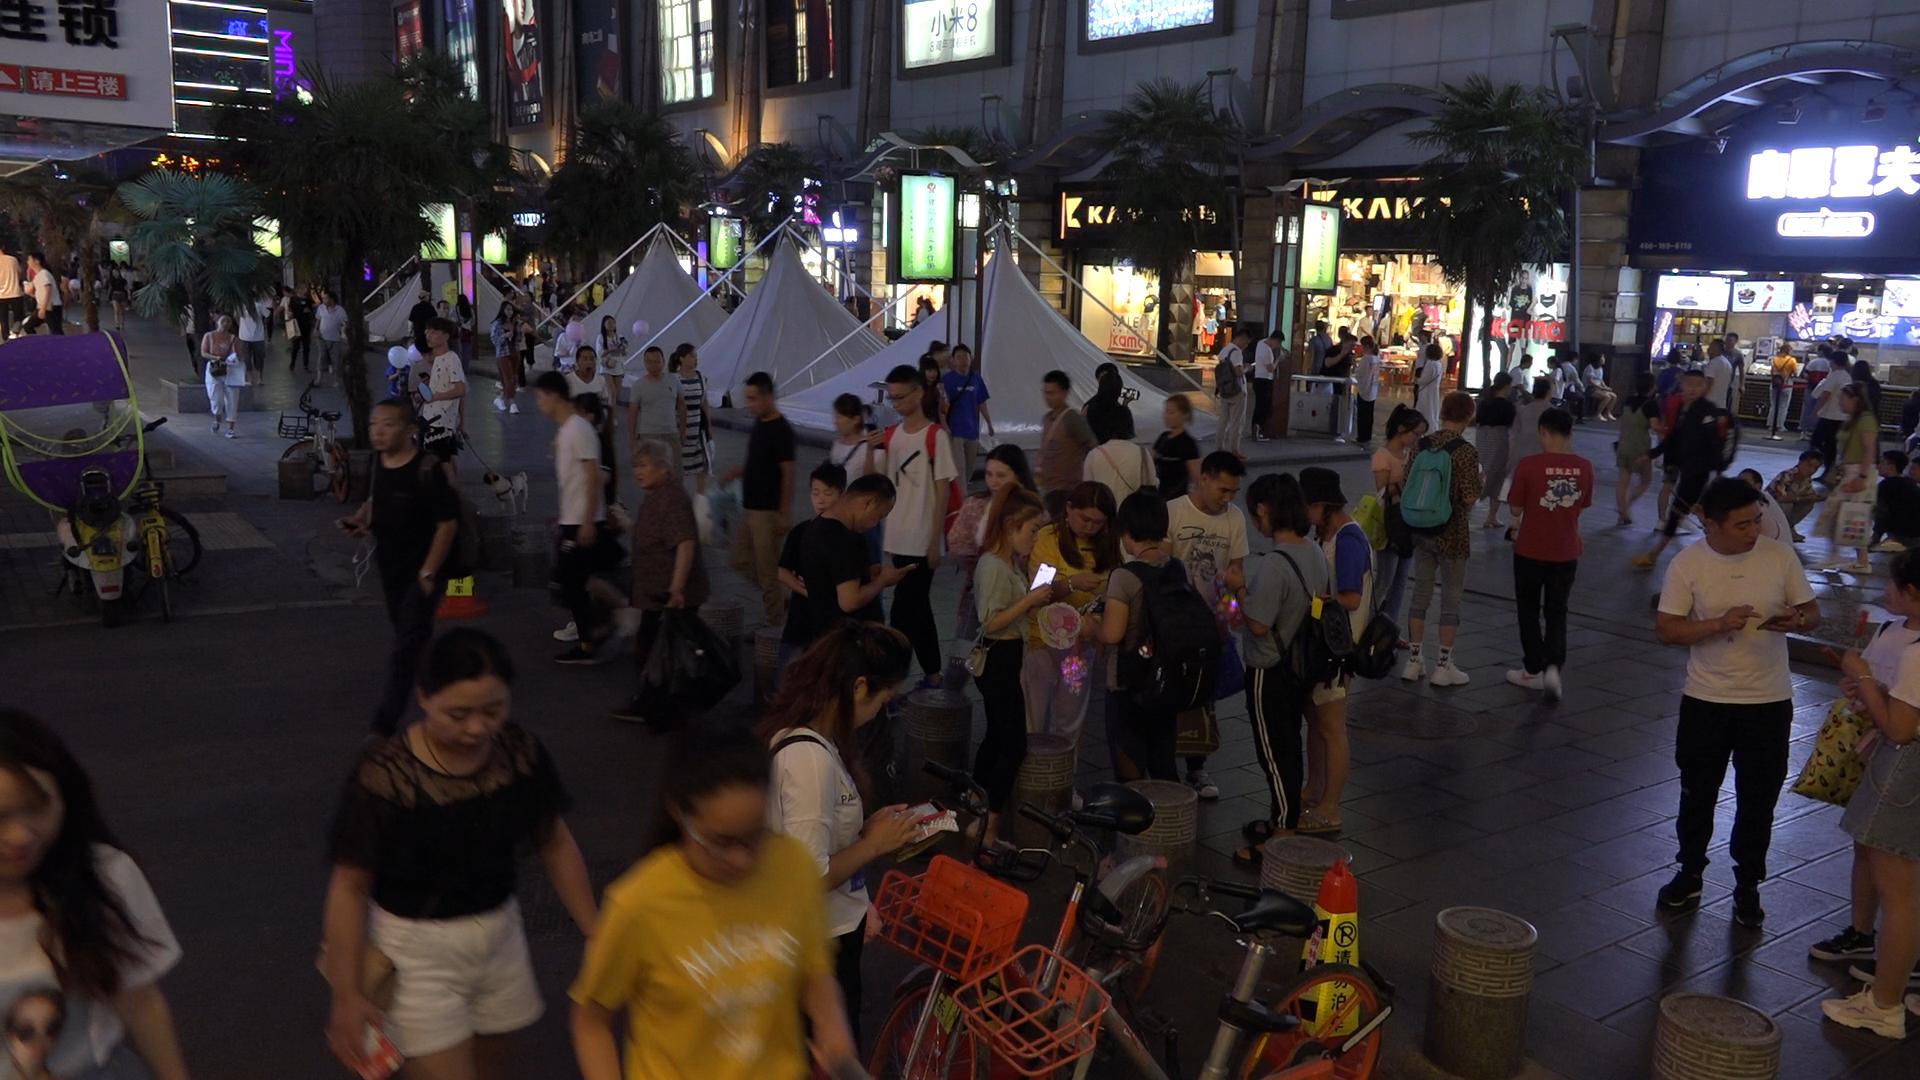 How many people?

99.